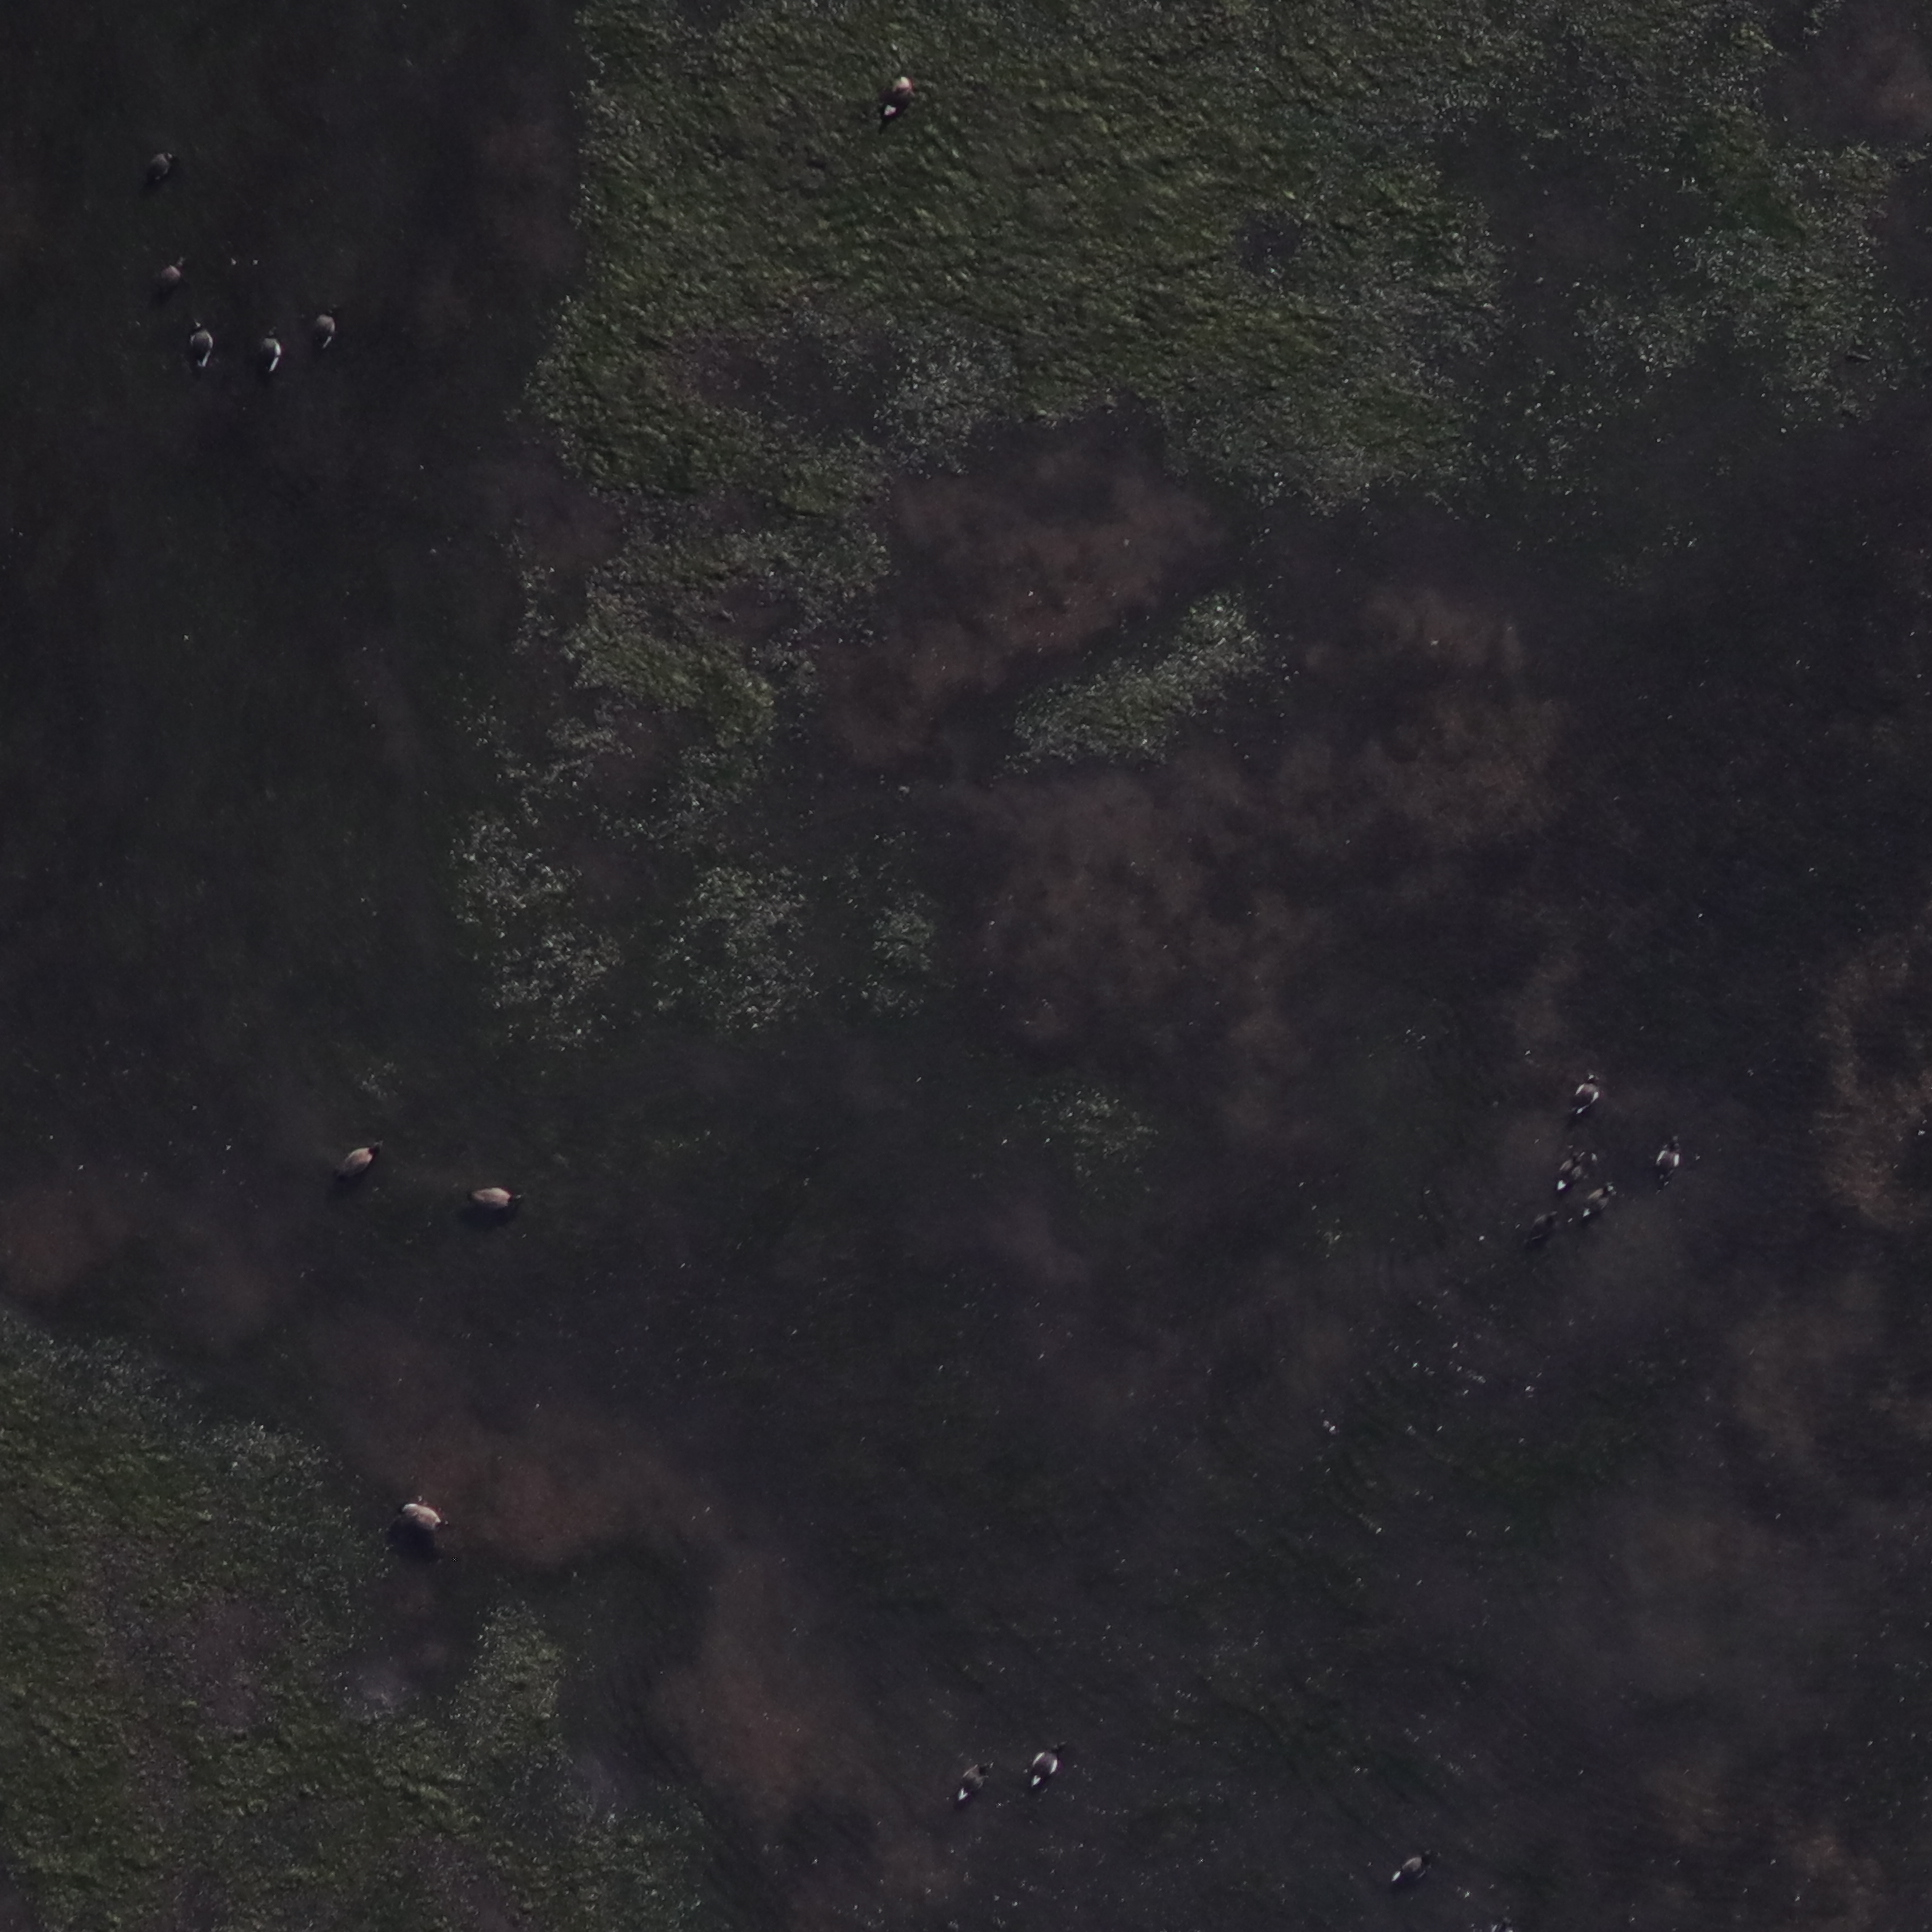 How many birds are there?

17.